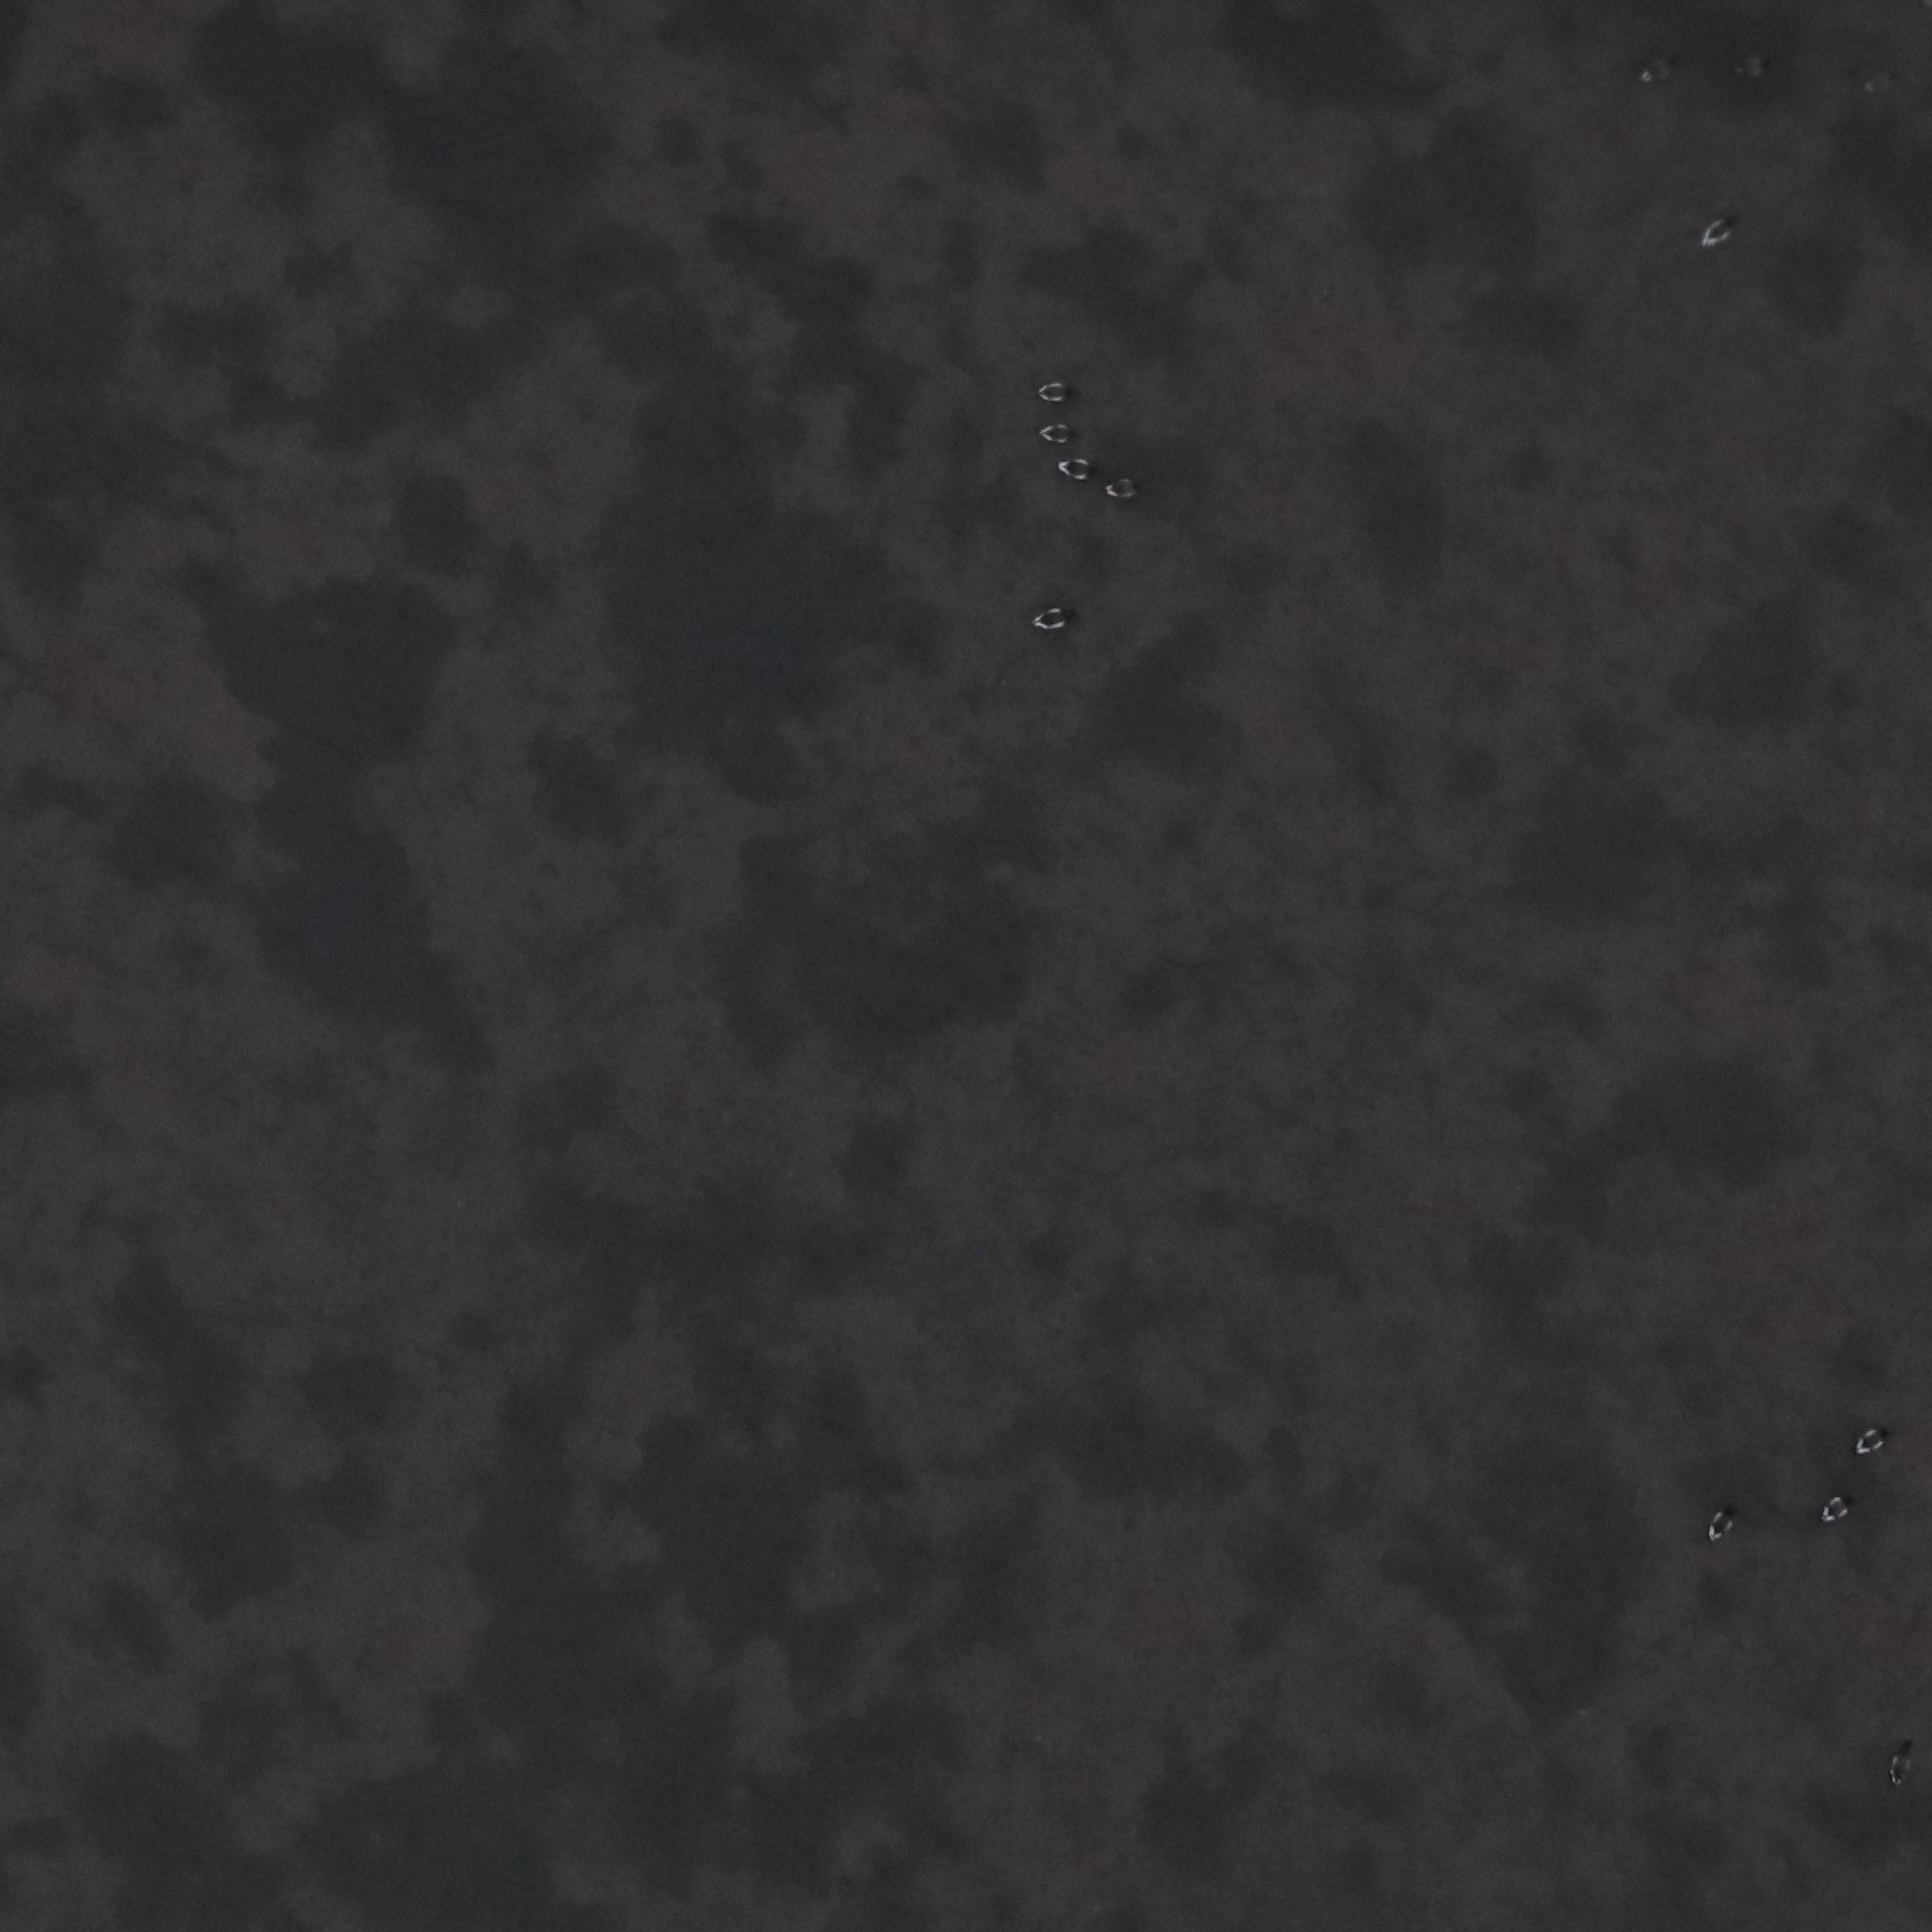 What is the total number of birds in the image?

13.